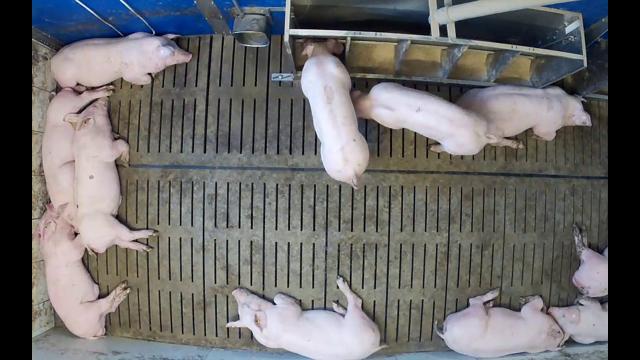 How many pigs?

11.